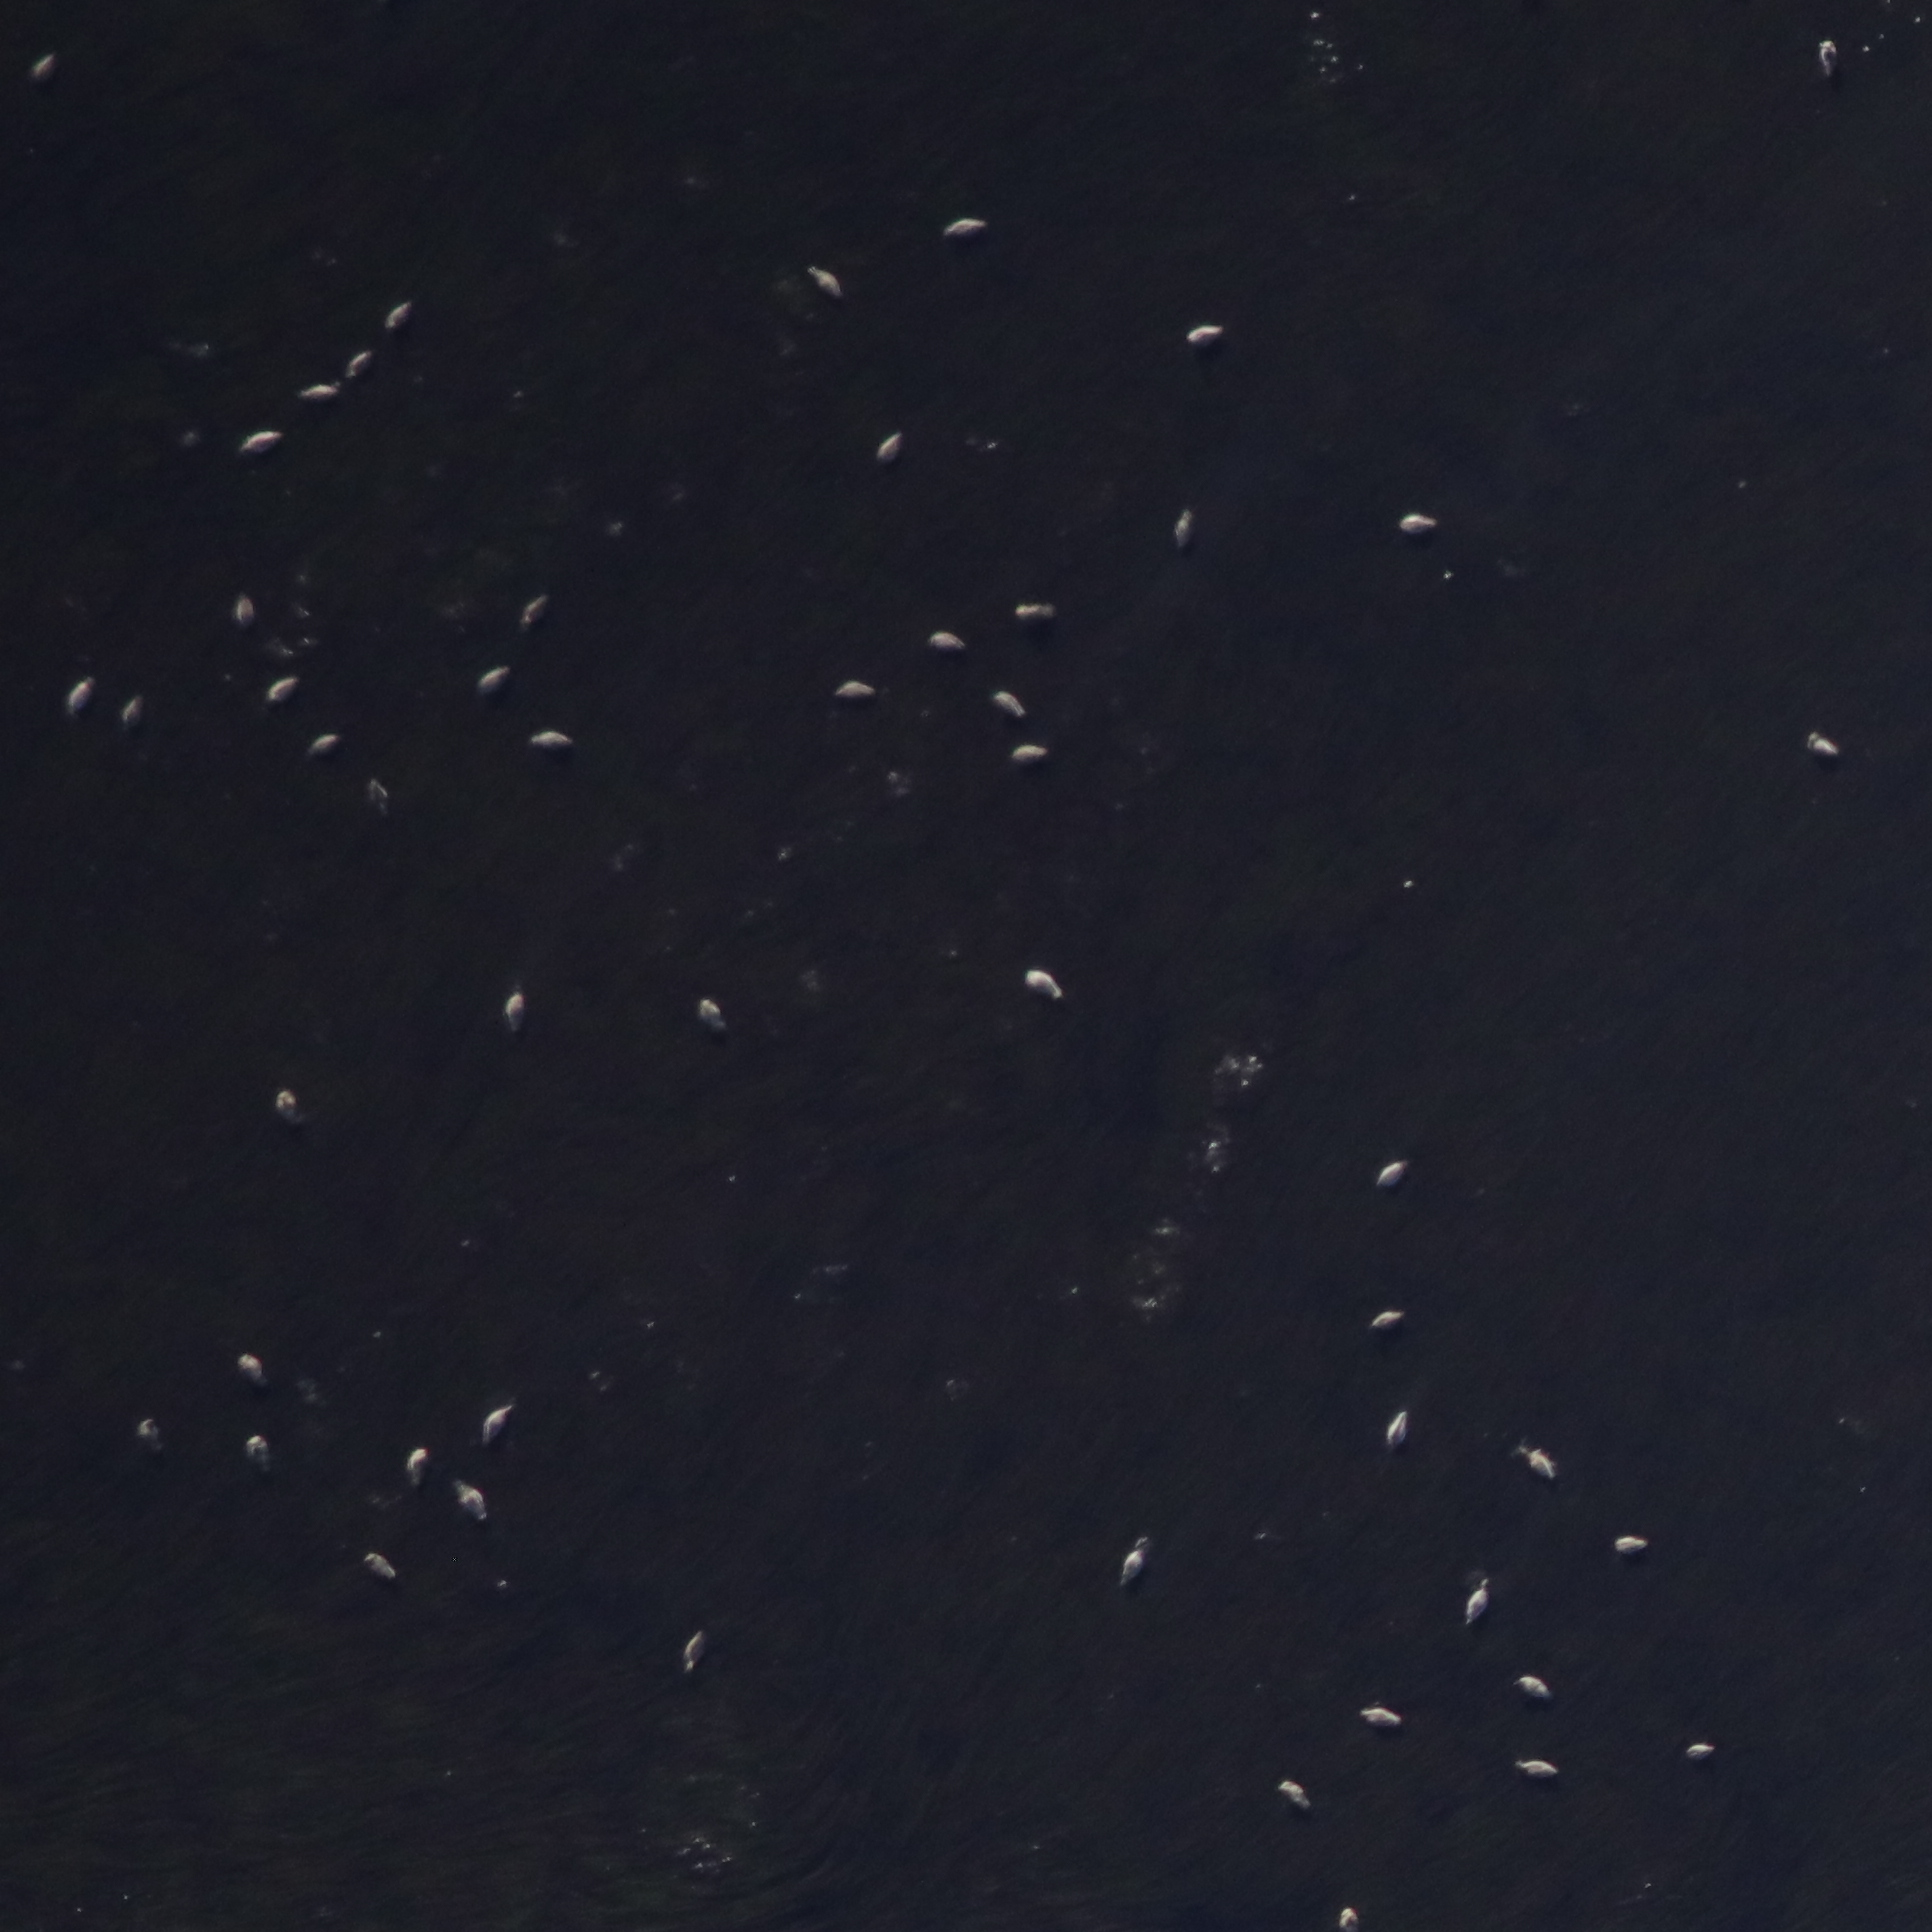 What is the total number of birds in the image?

51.